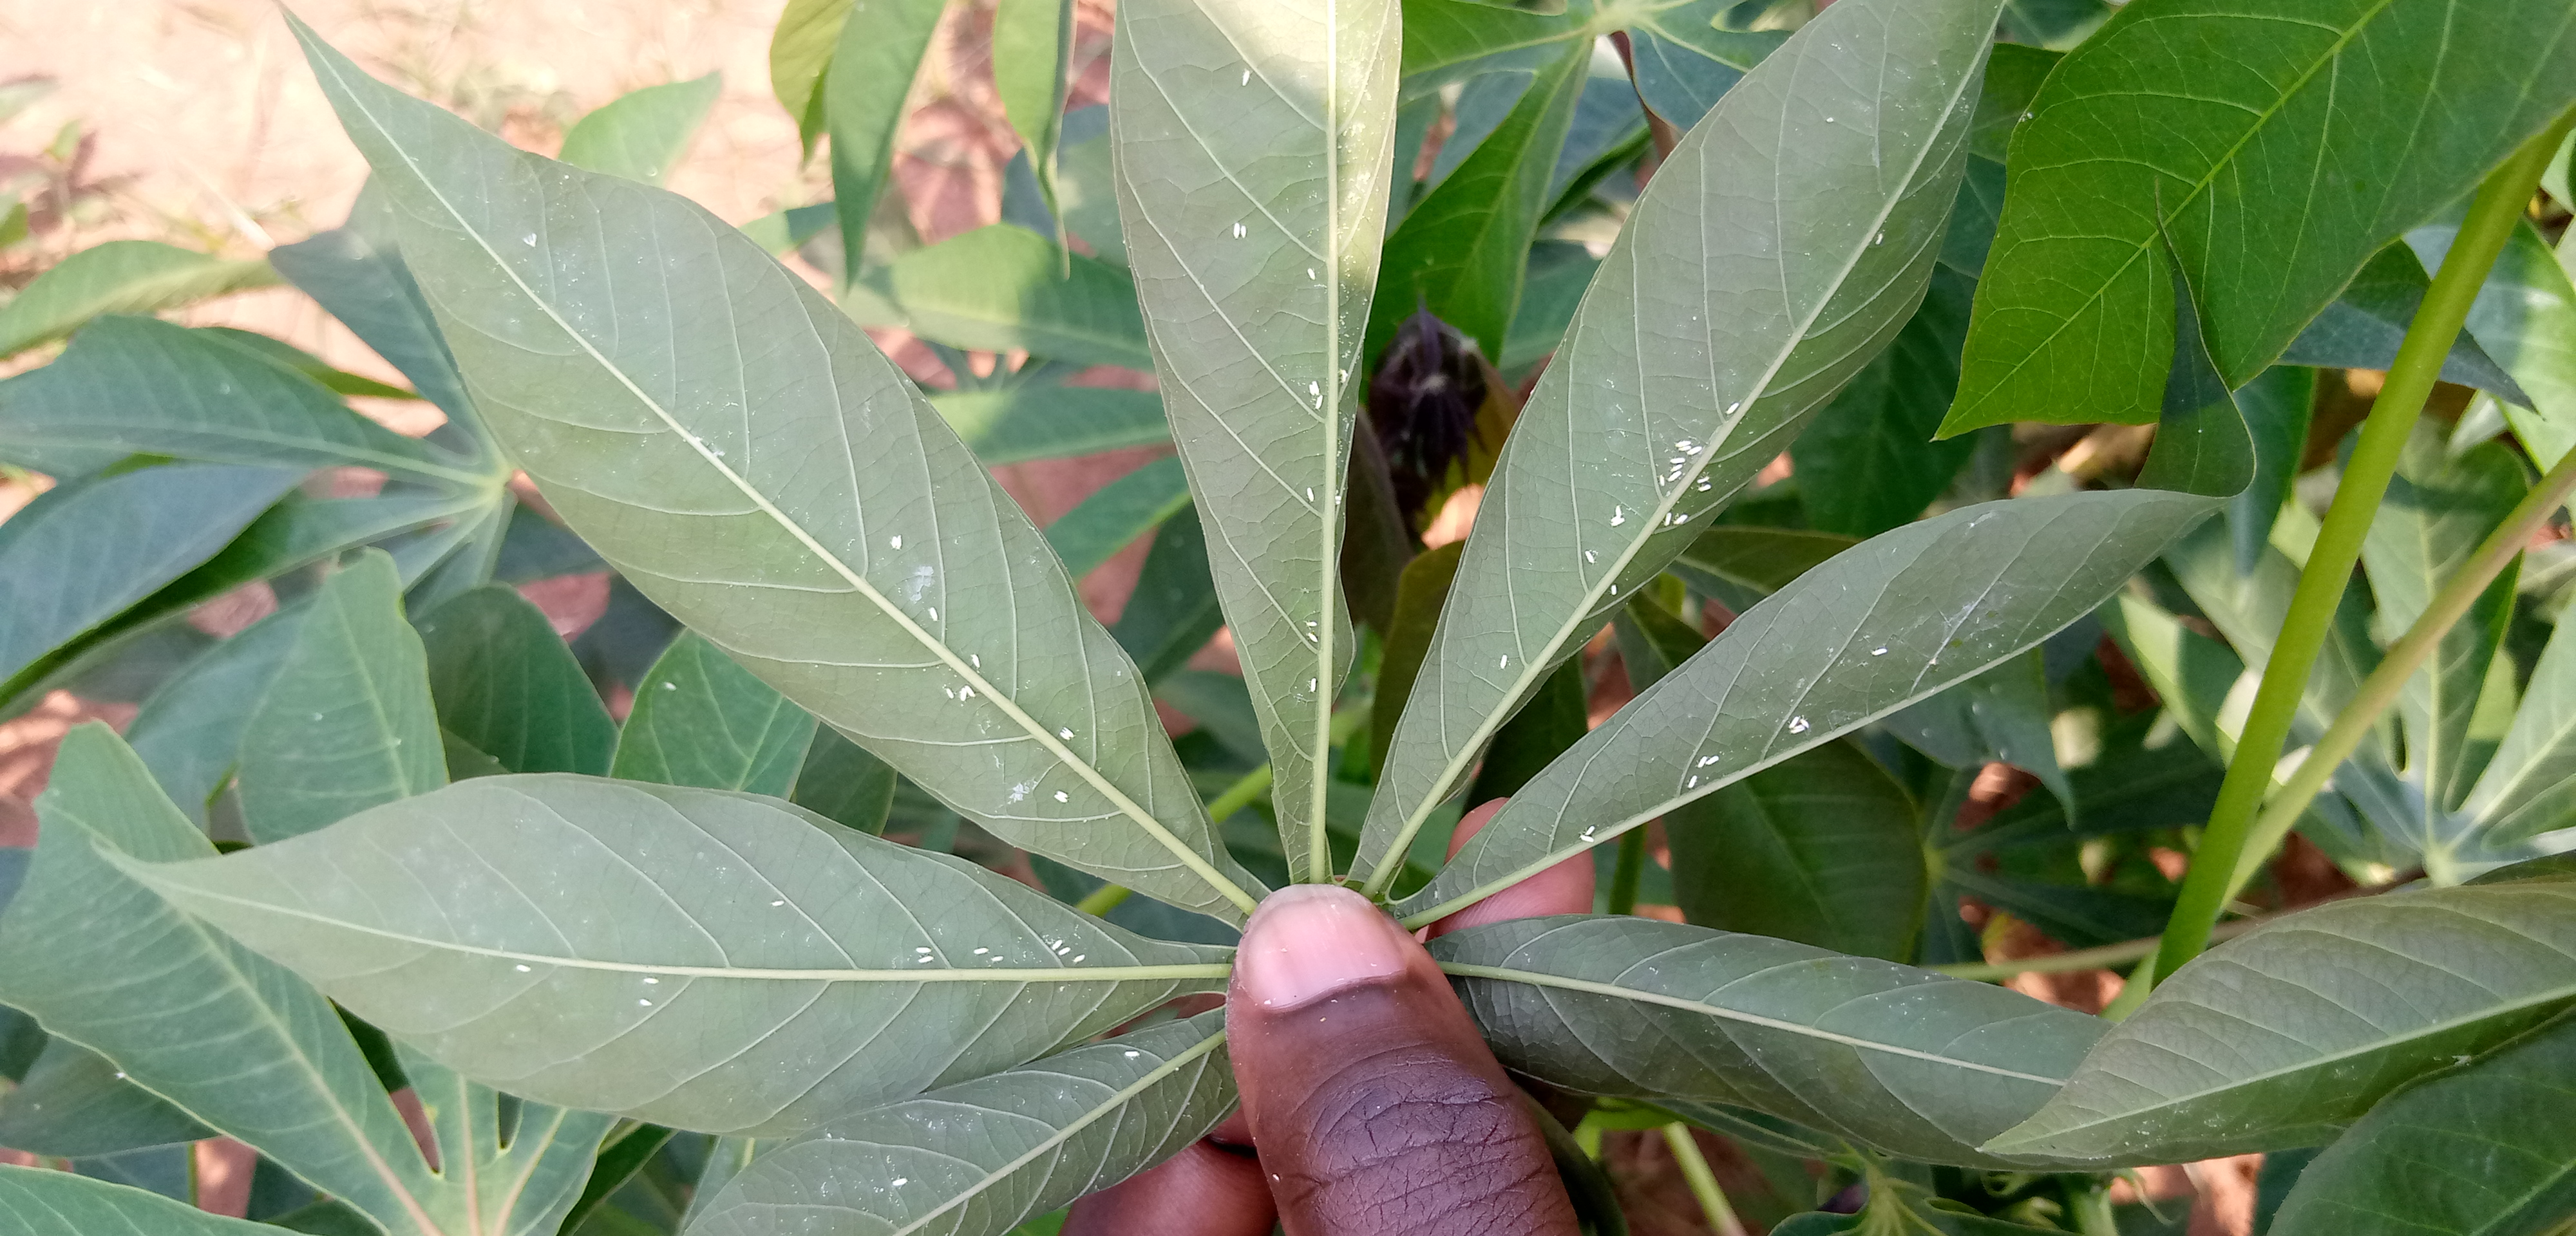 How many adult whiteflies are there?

57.